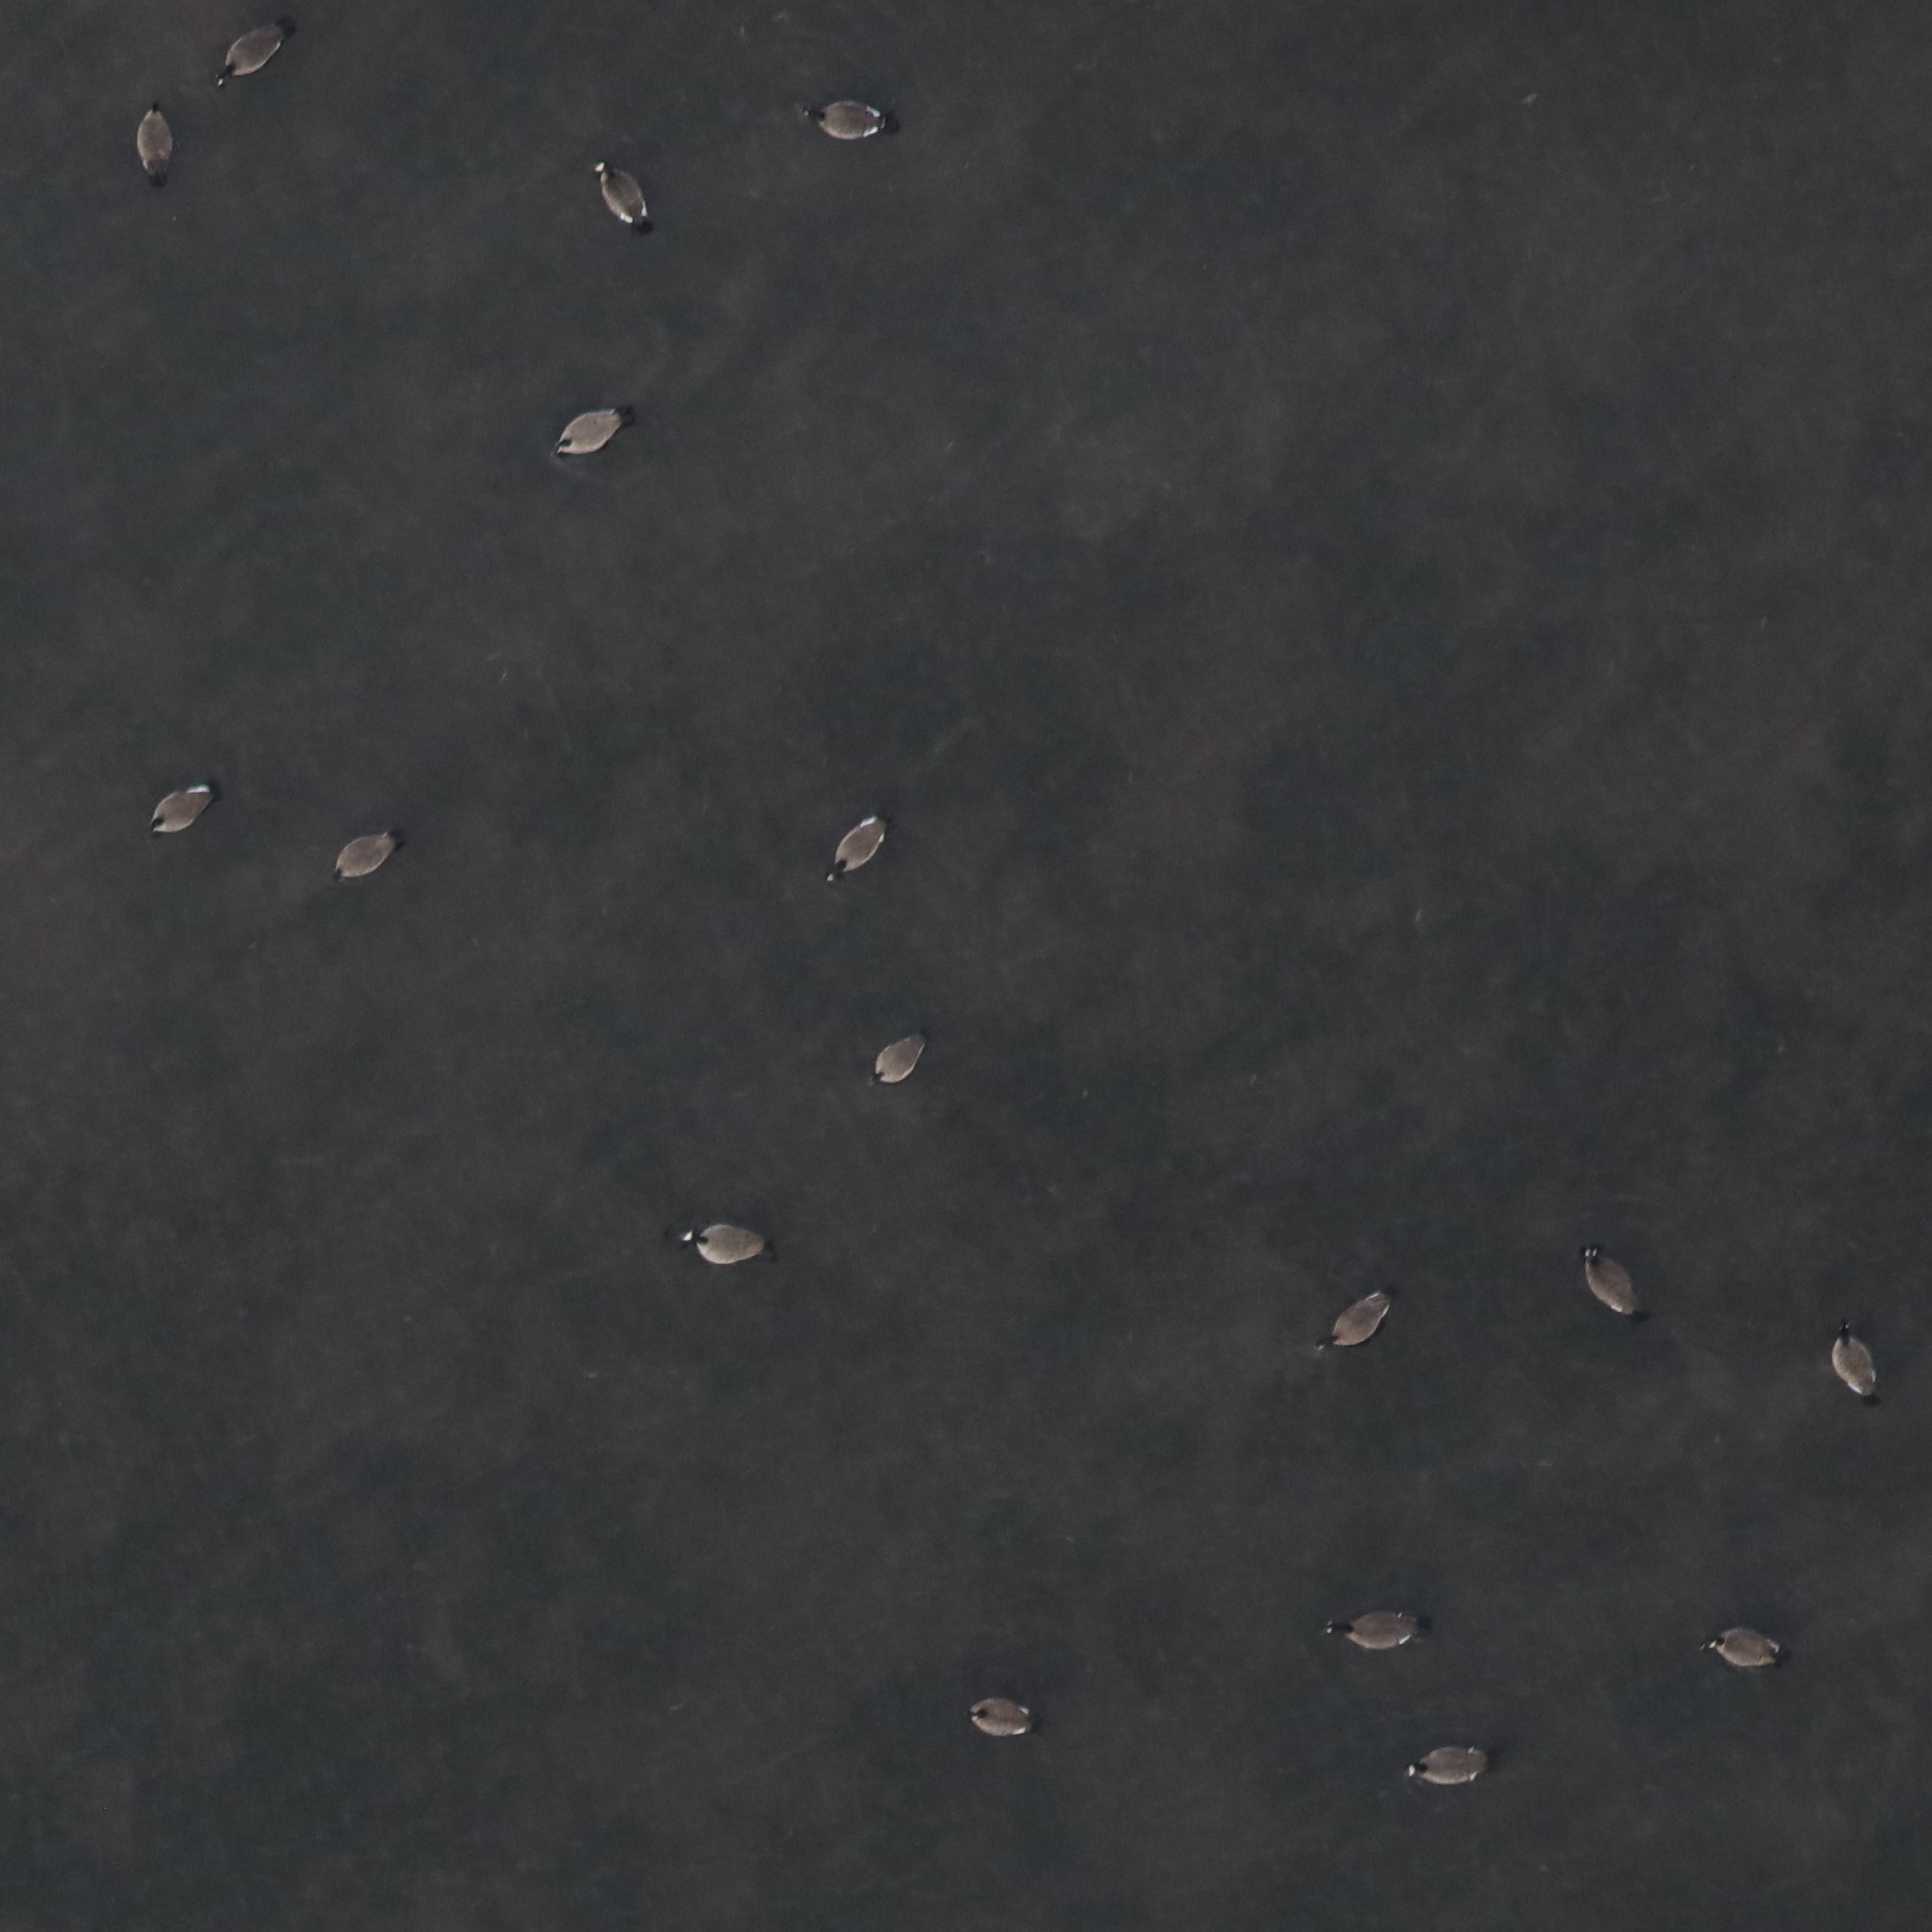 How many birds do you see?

17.